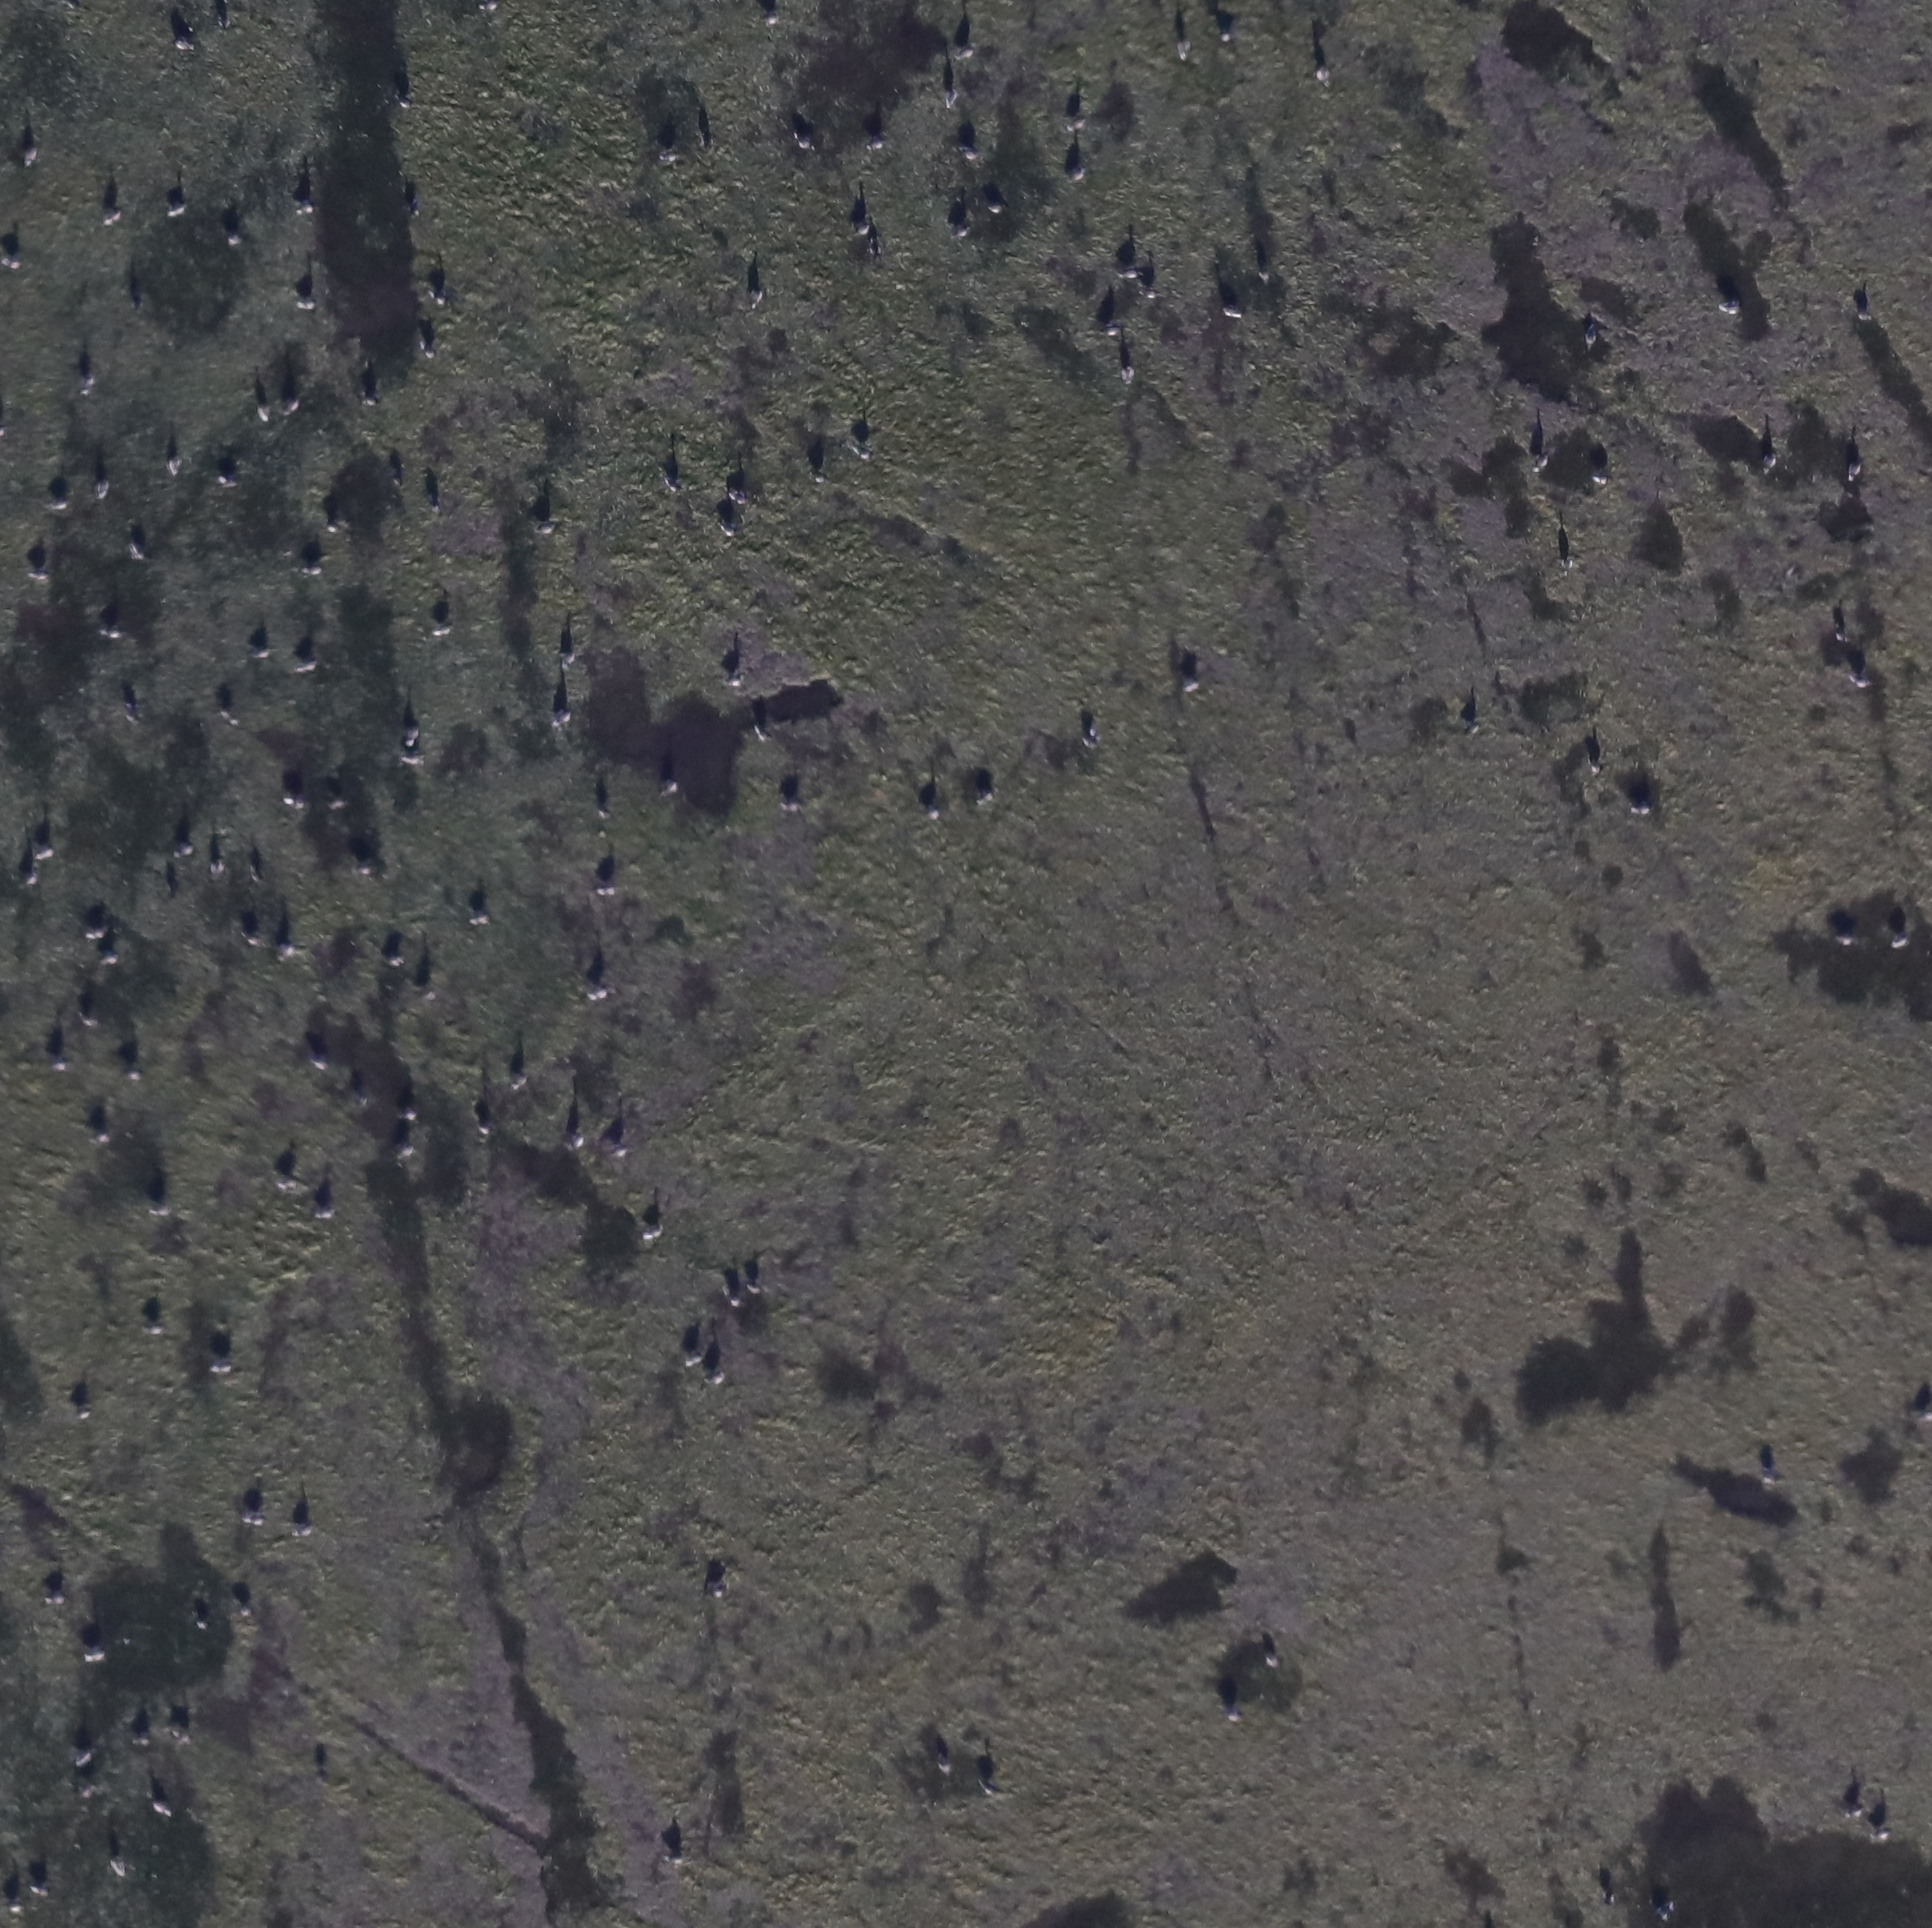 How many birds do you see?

156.